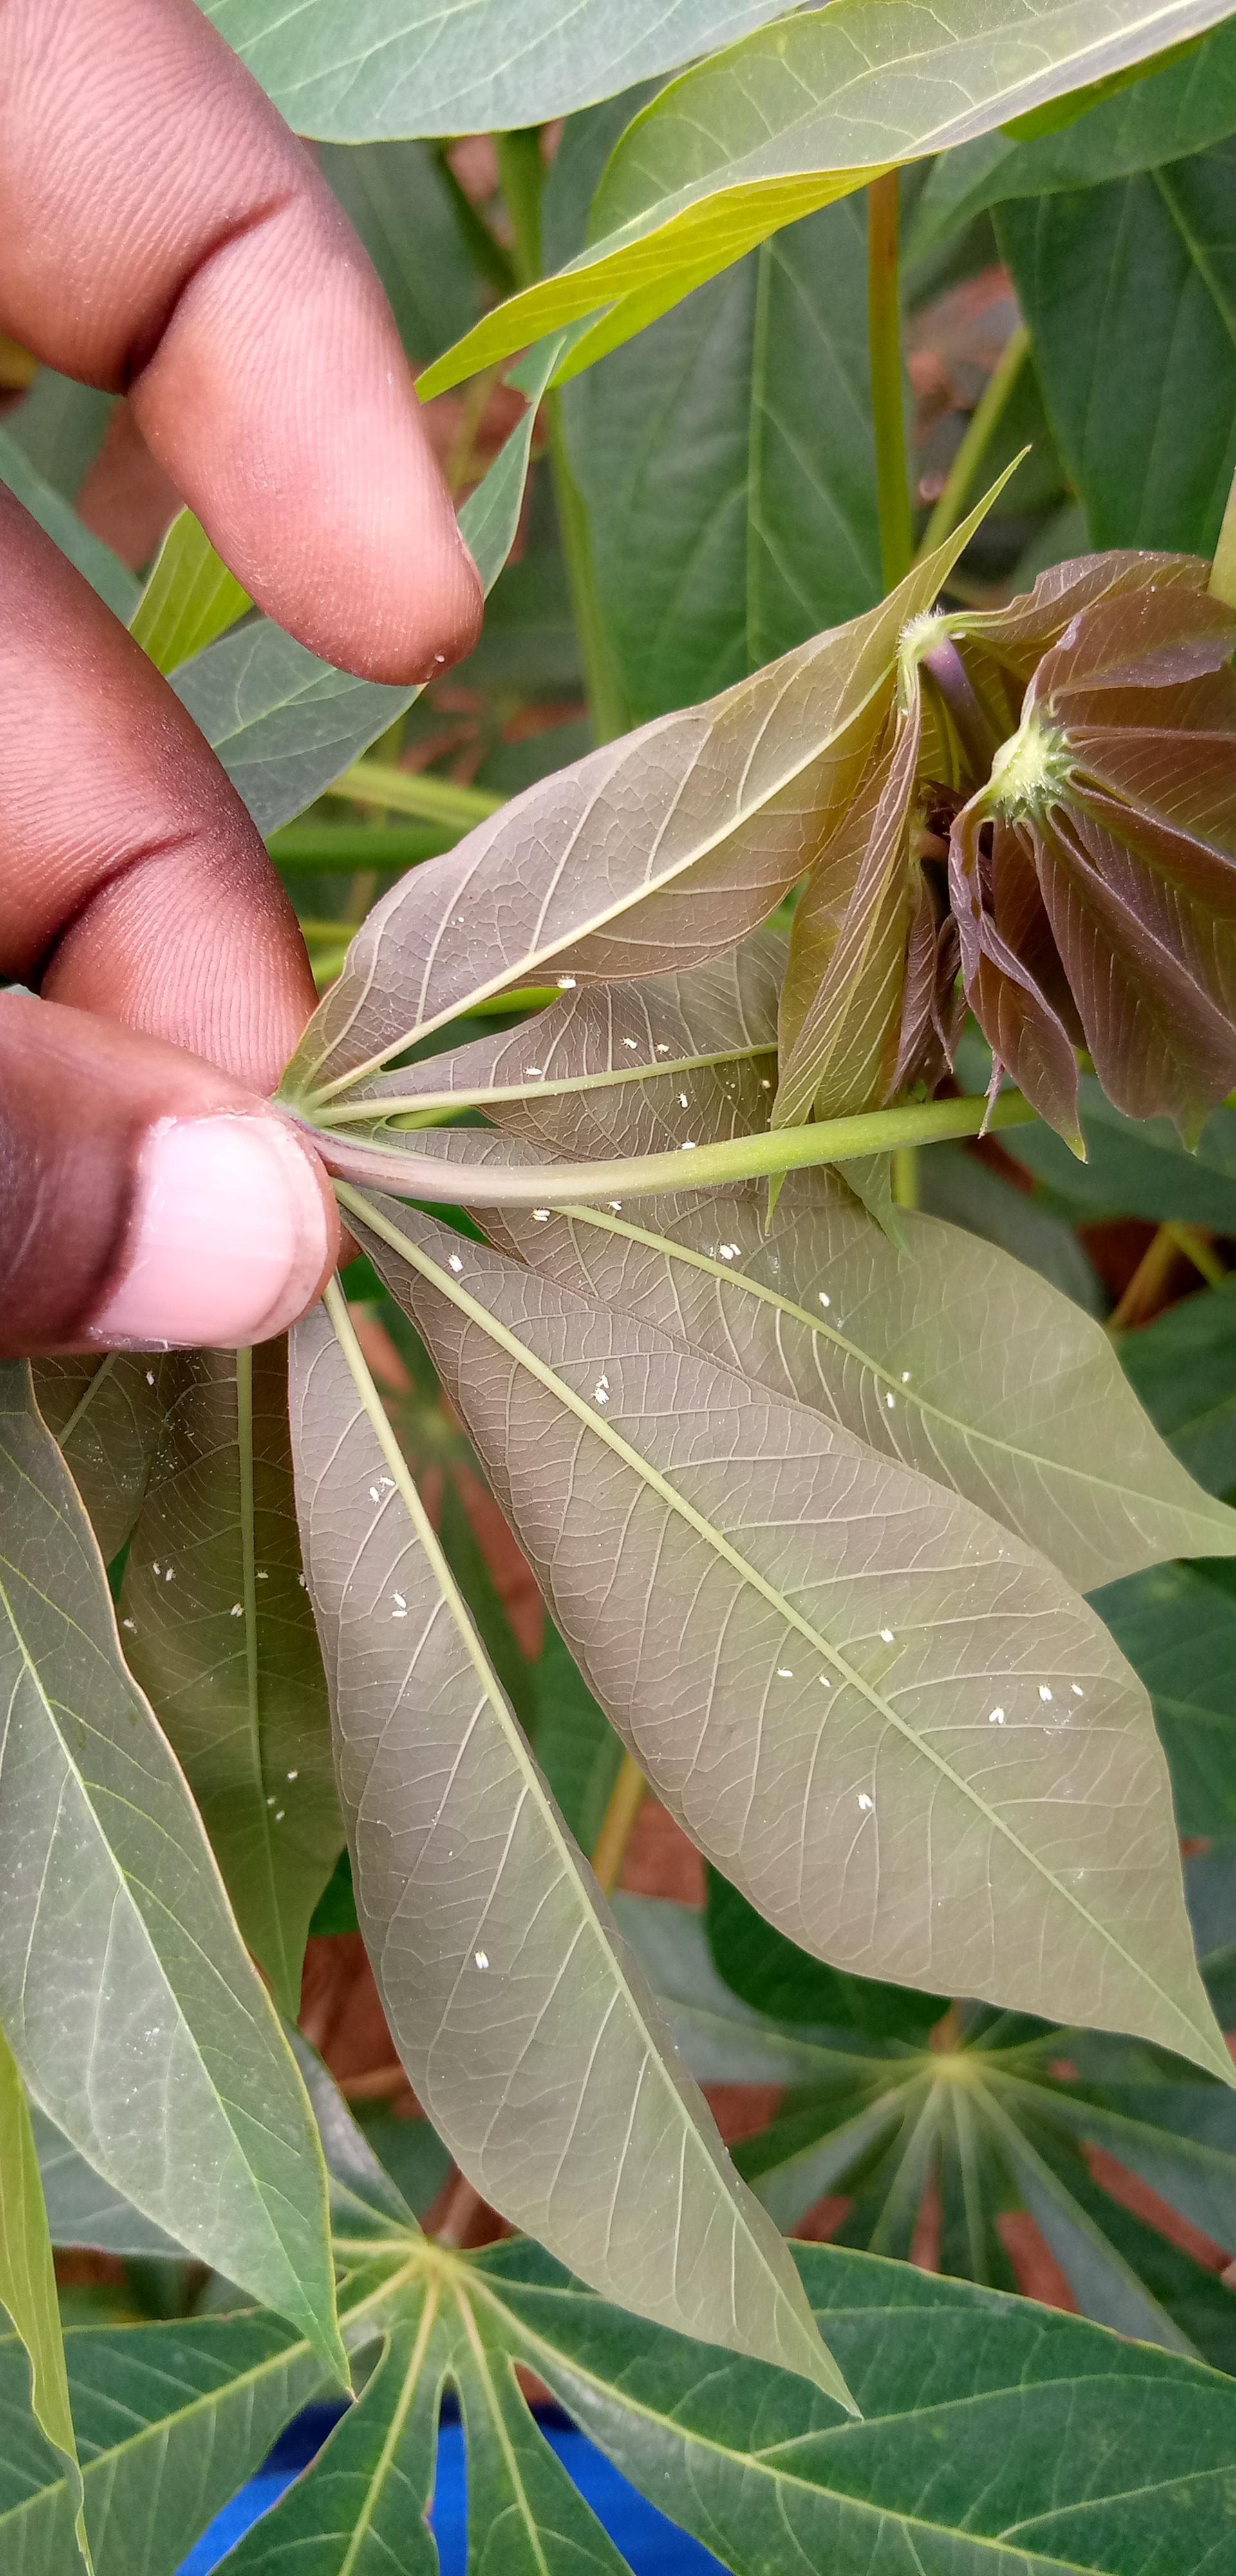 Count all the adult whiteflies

41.